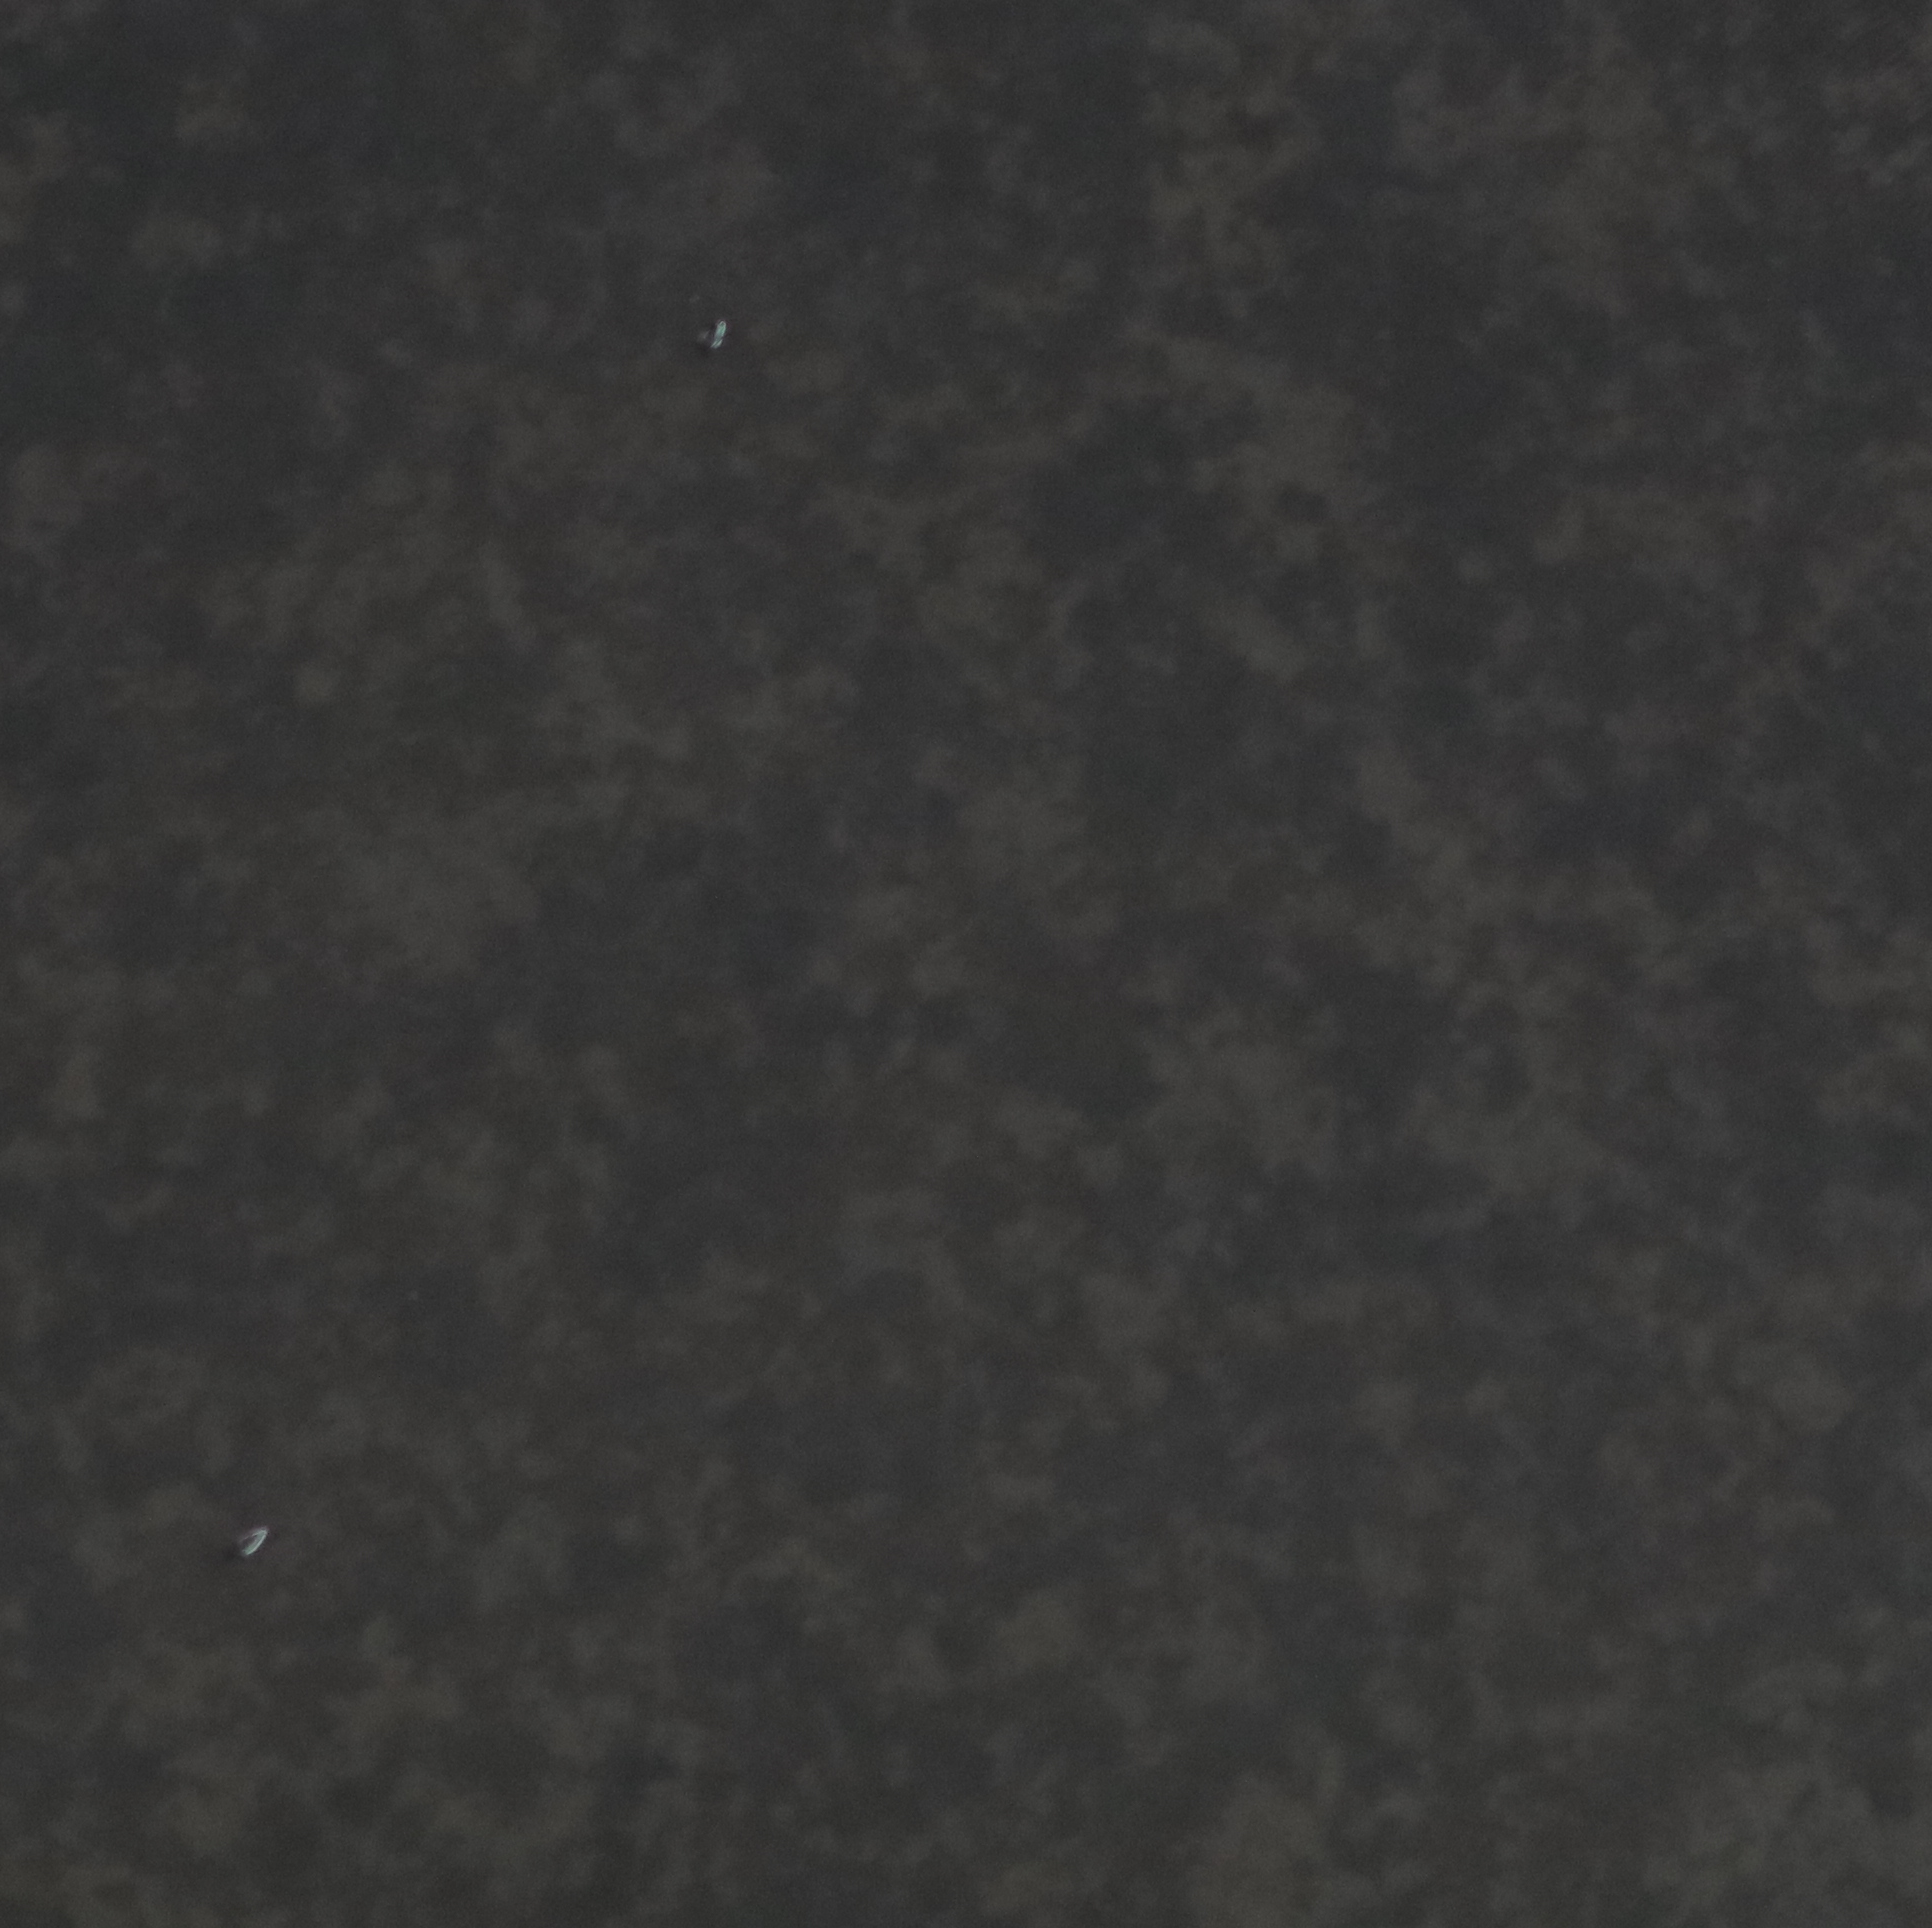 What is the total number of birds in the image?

2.